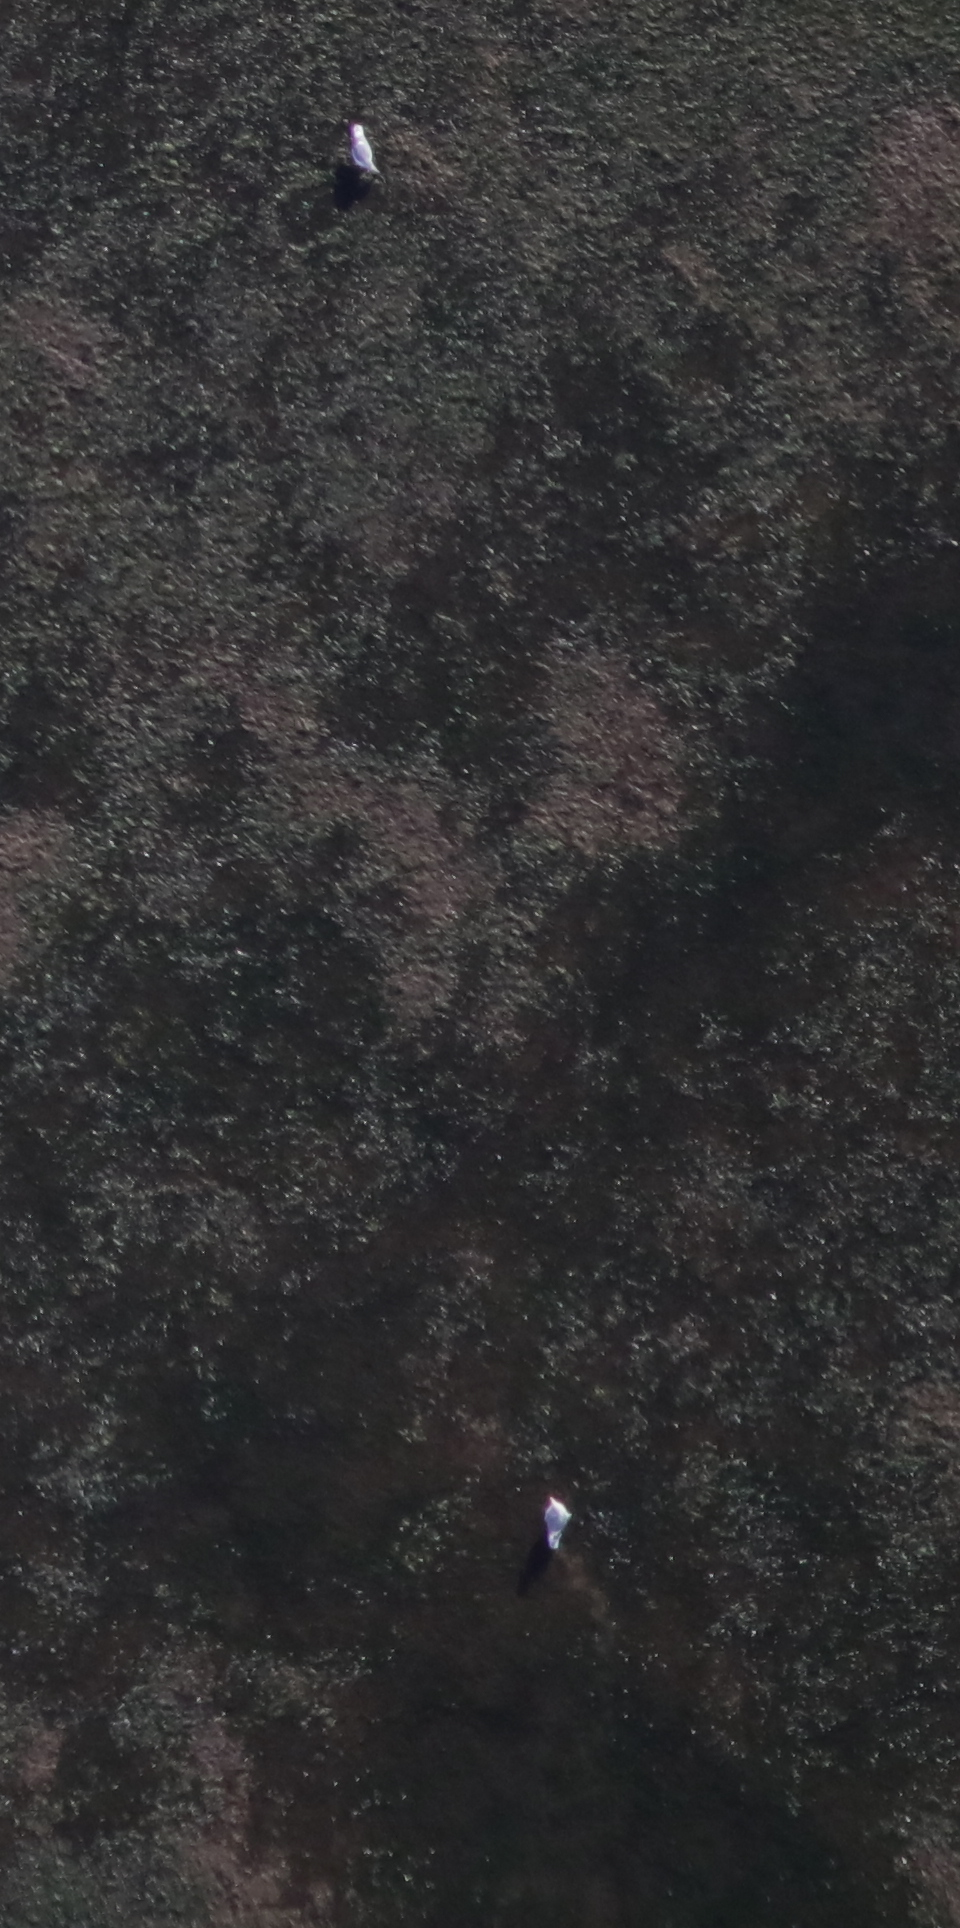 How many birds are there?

2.